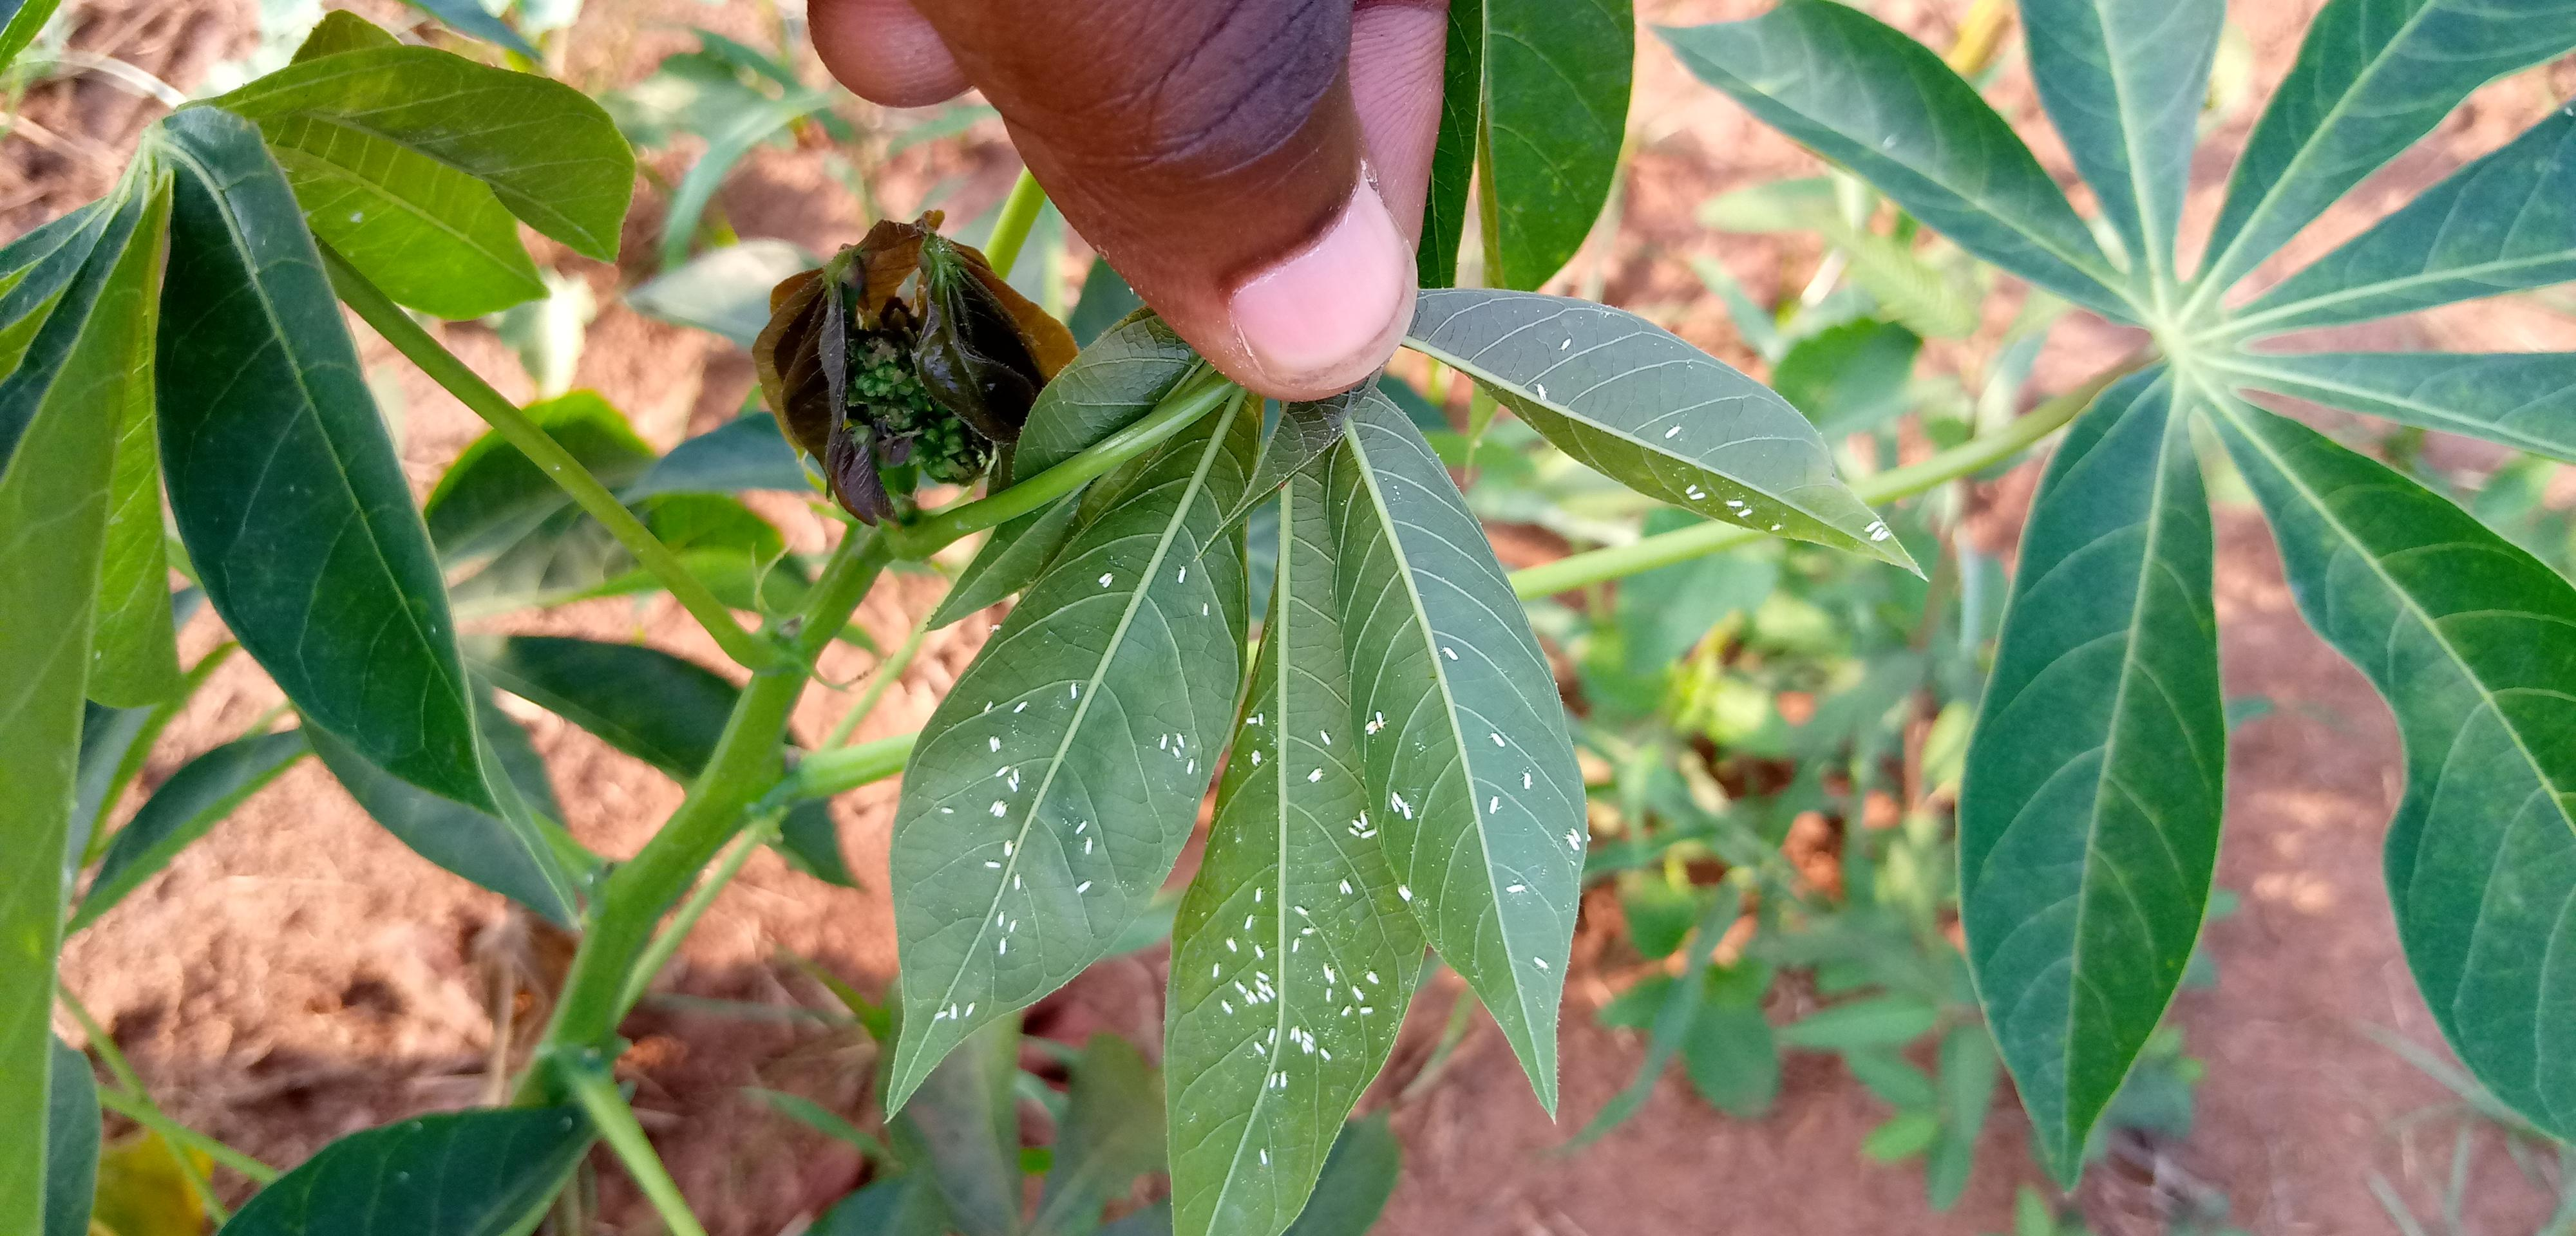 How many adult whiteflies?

109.